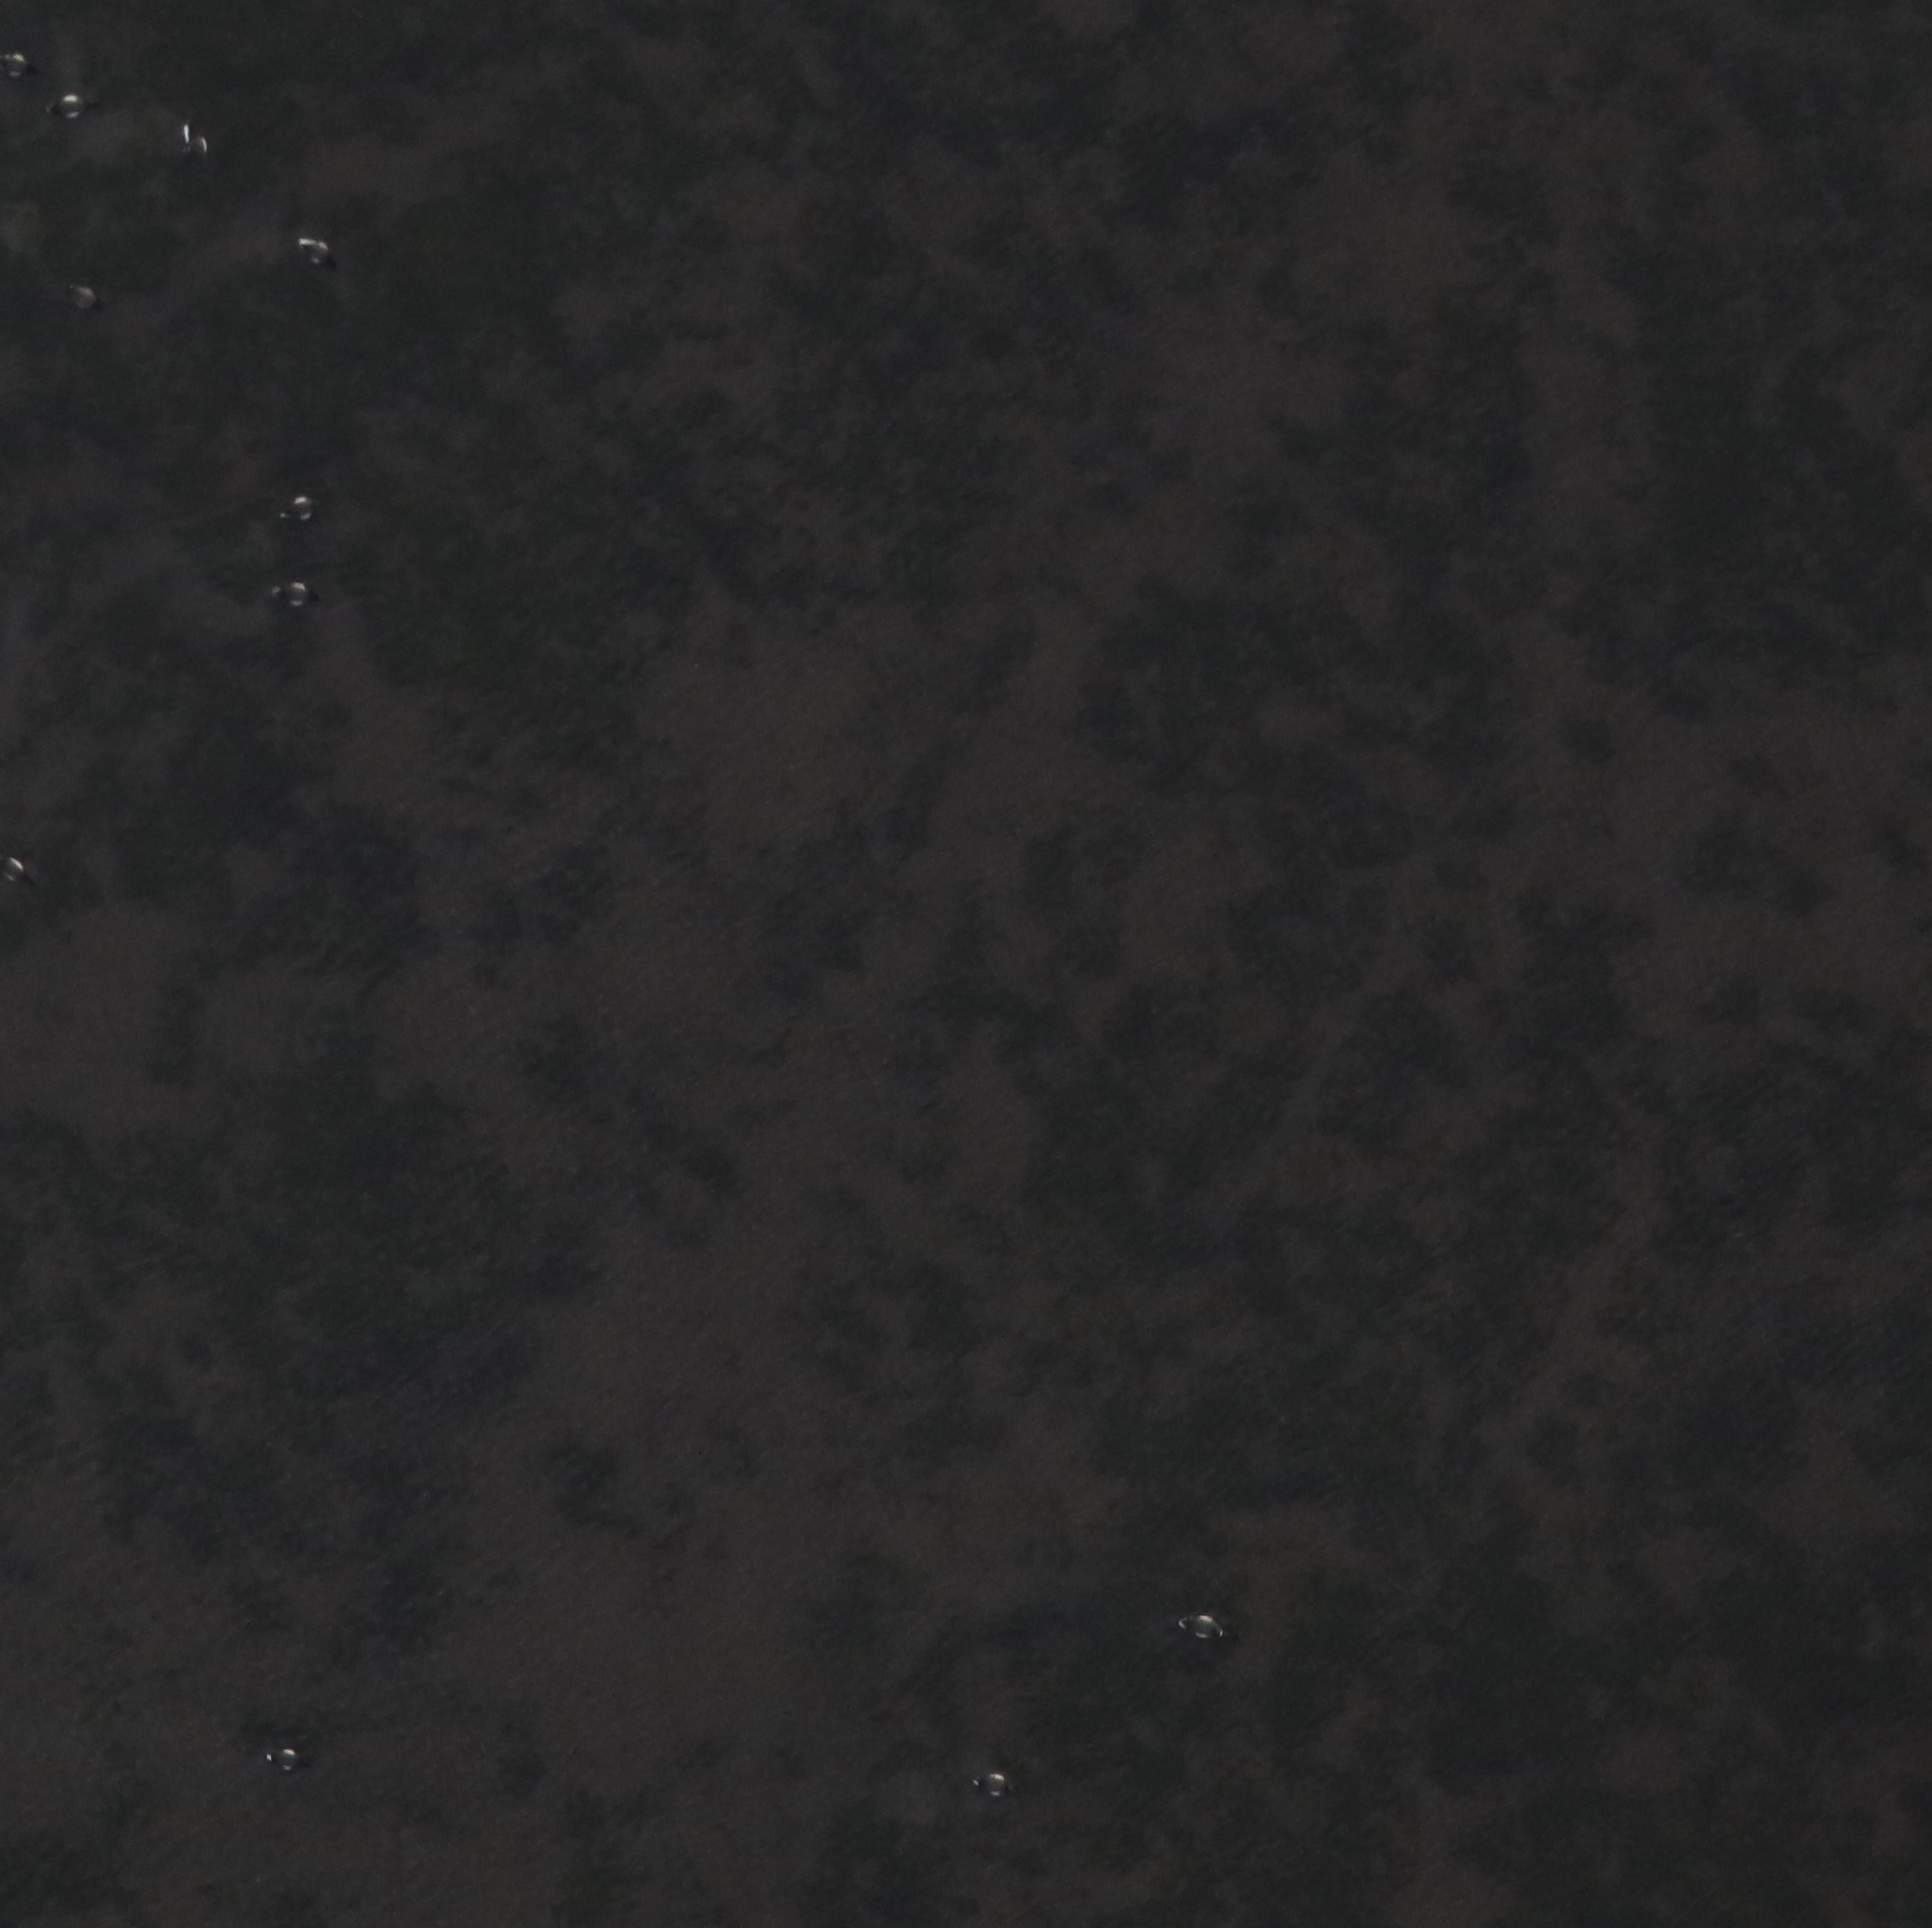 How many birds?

11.